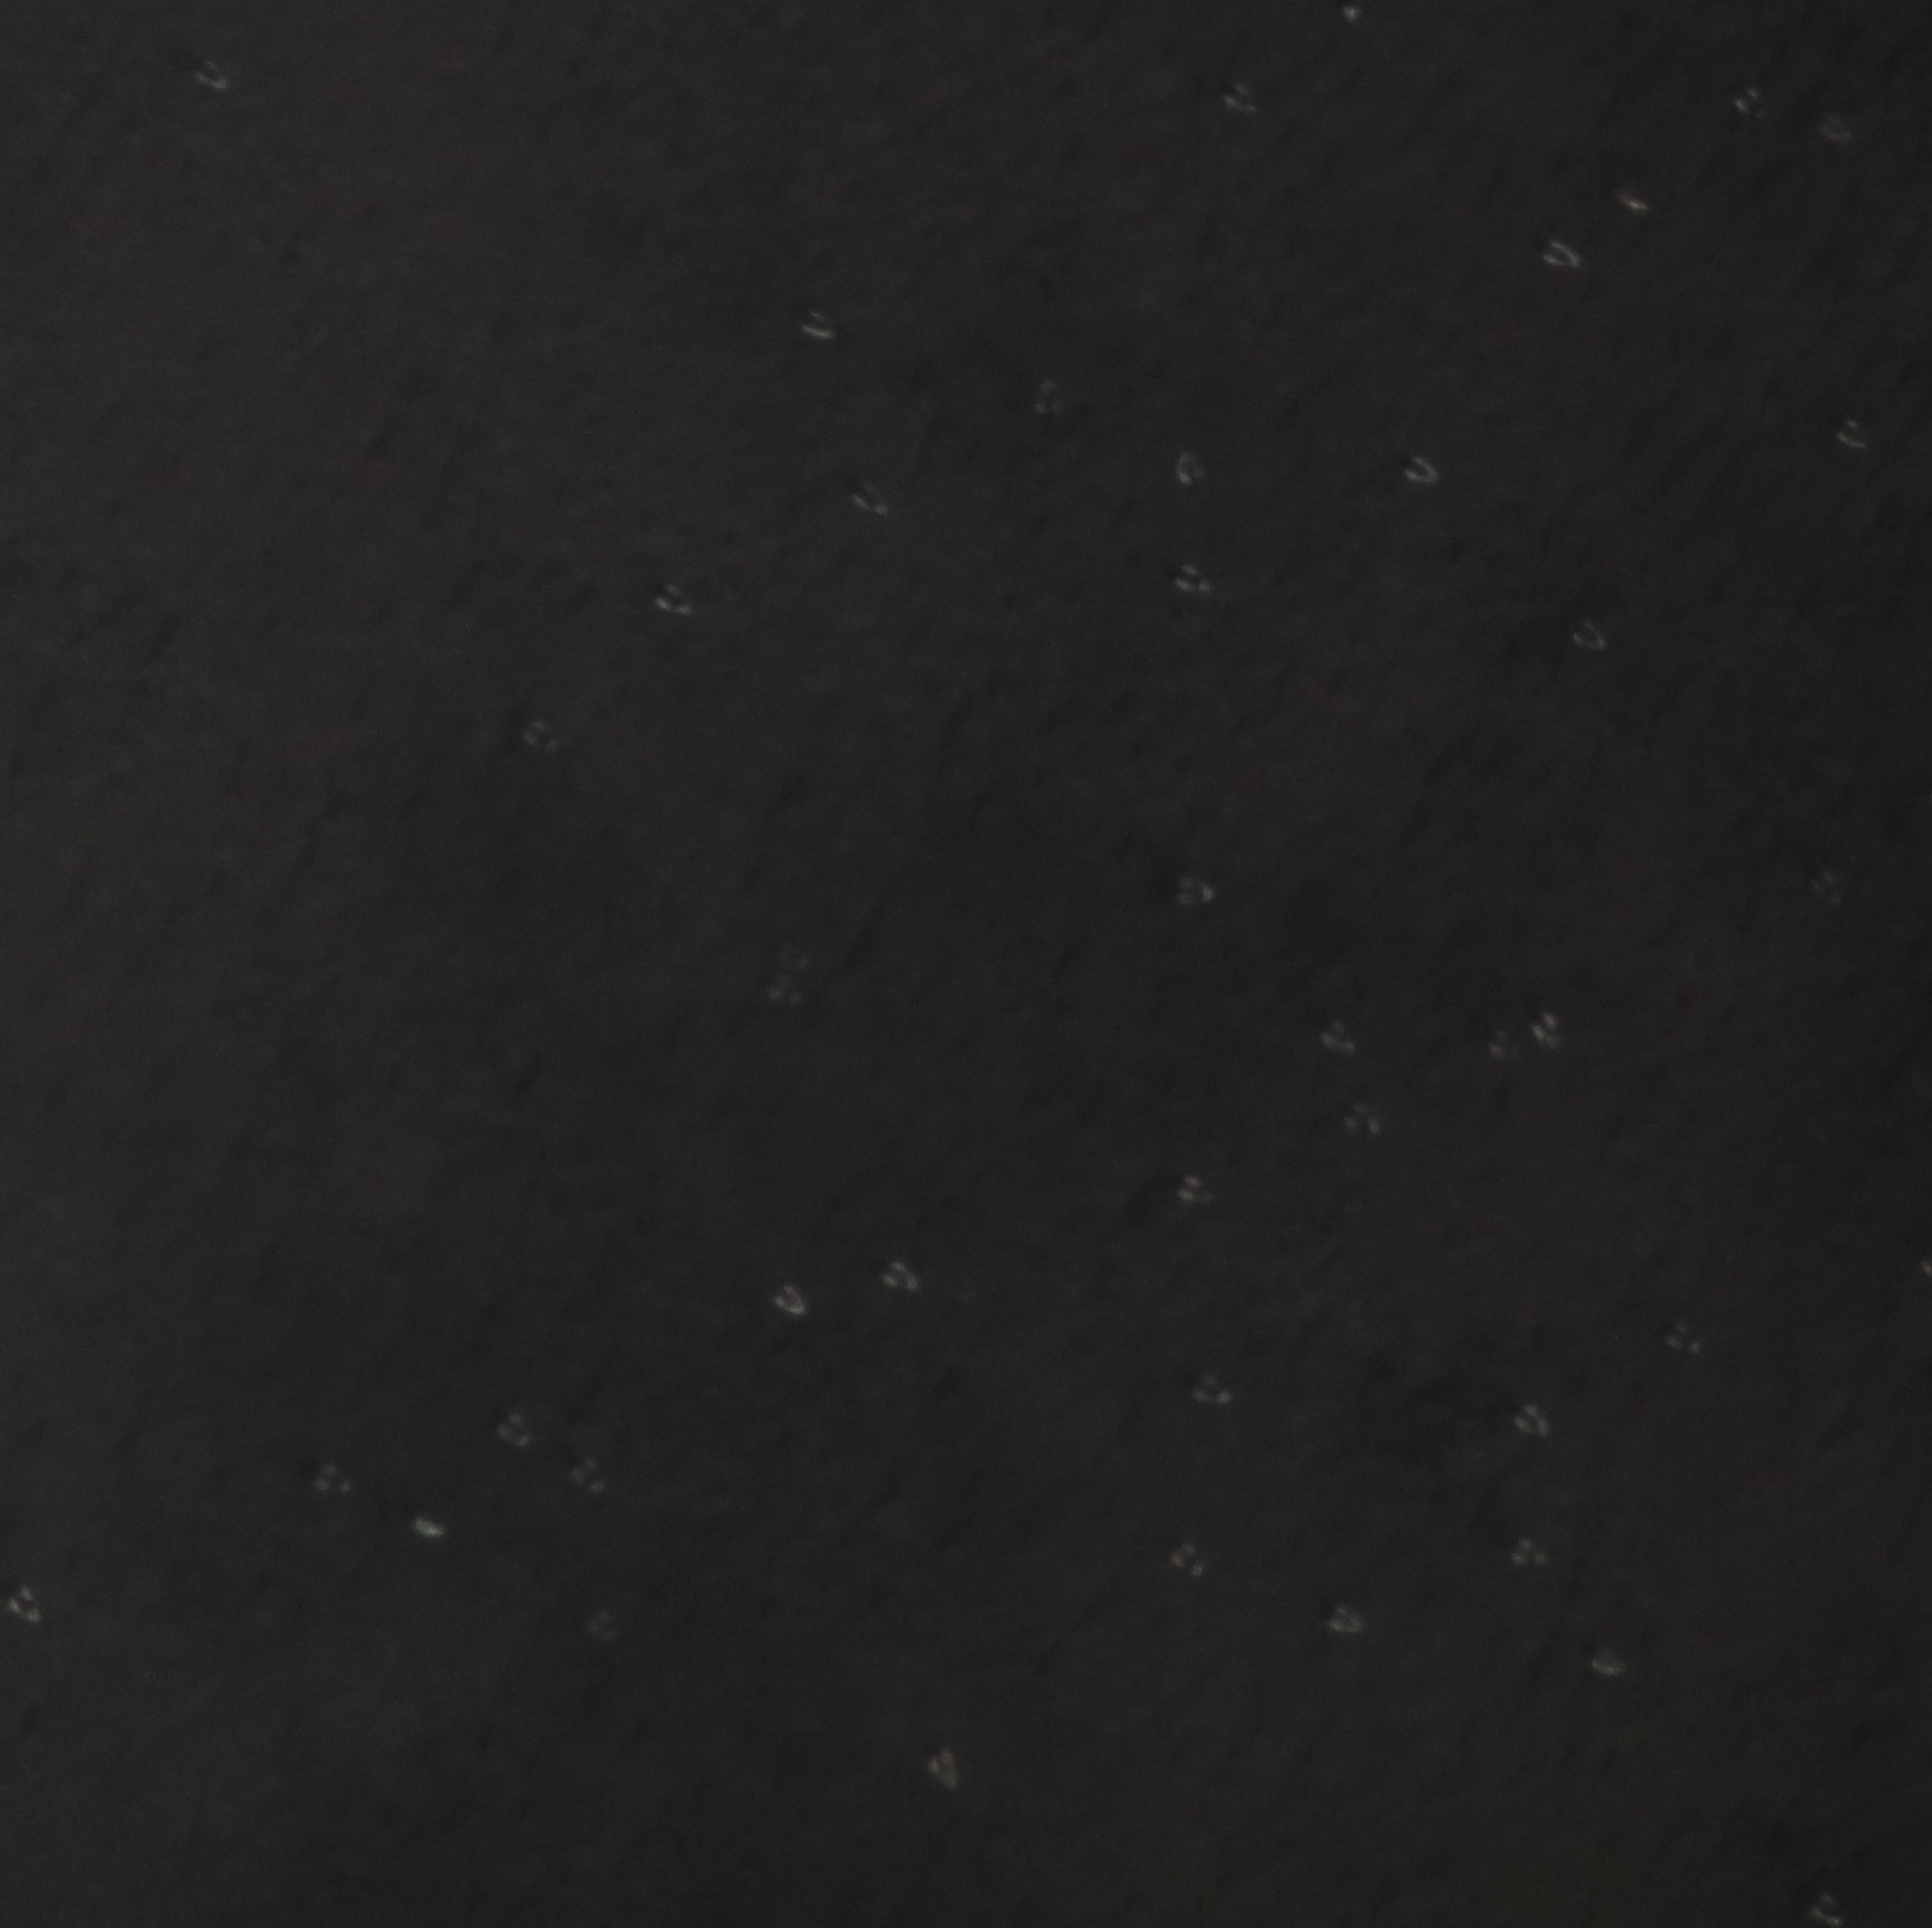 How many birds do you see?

42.